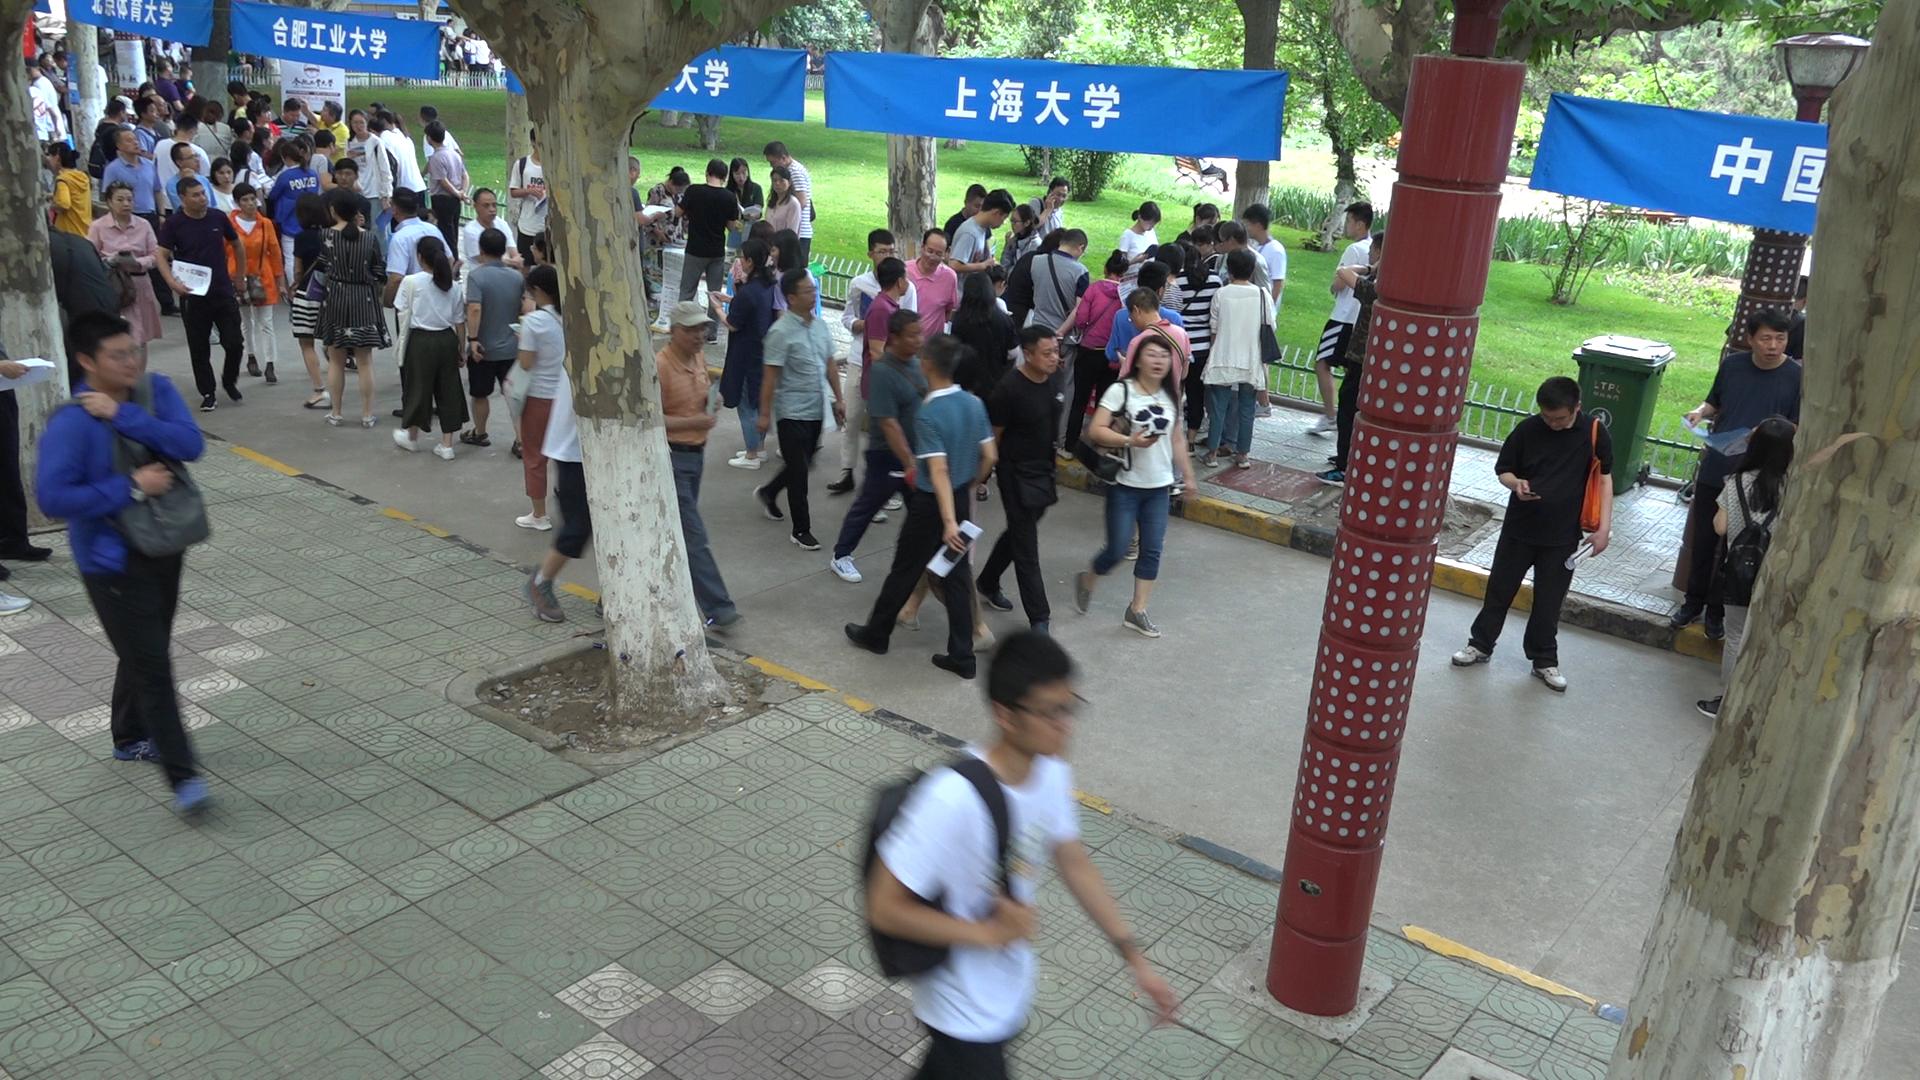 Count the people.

100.